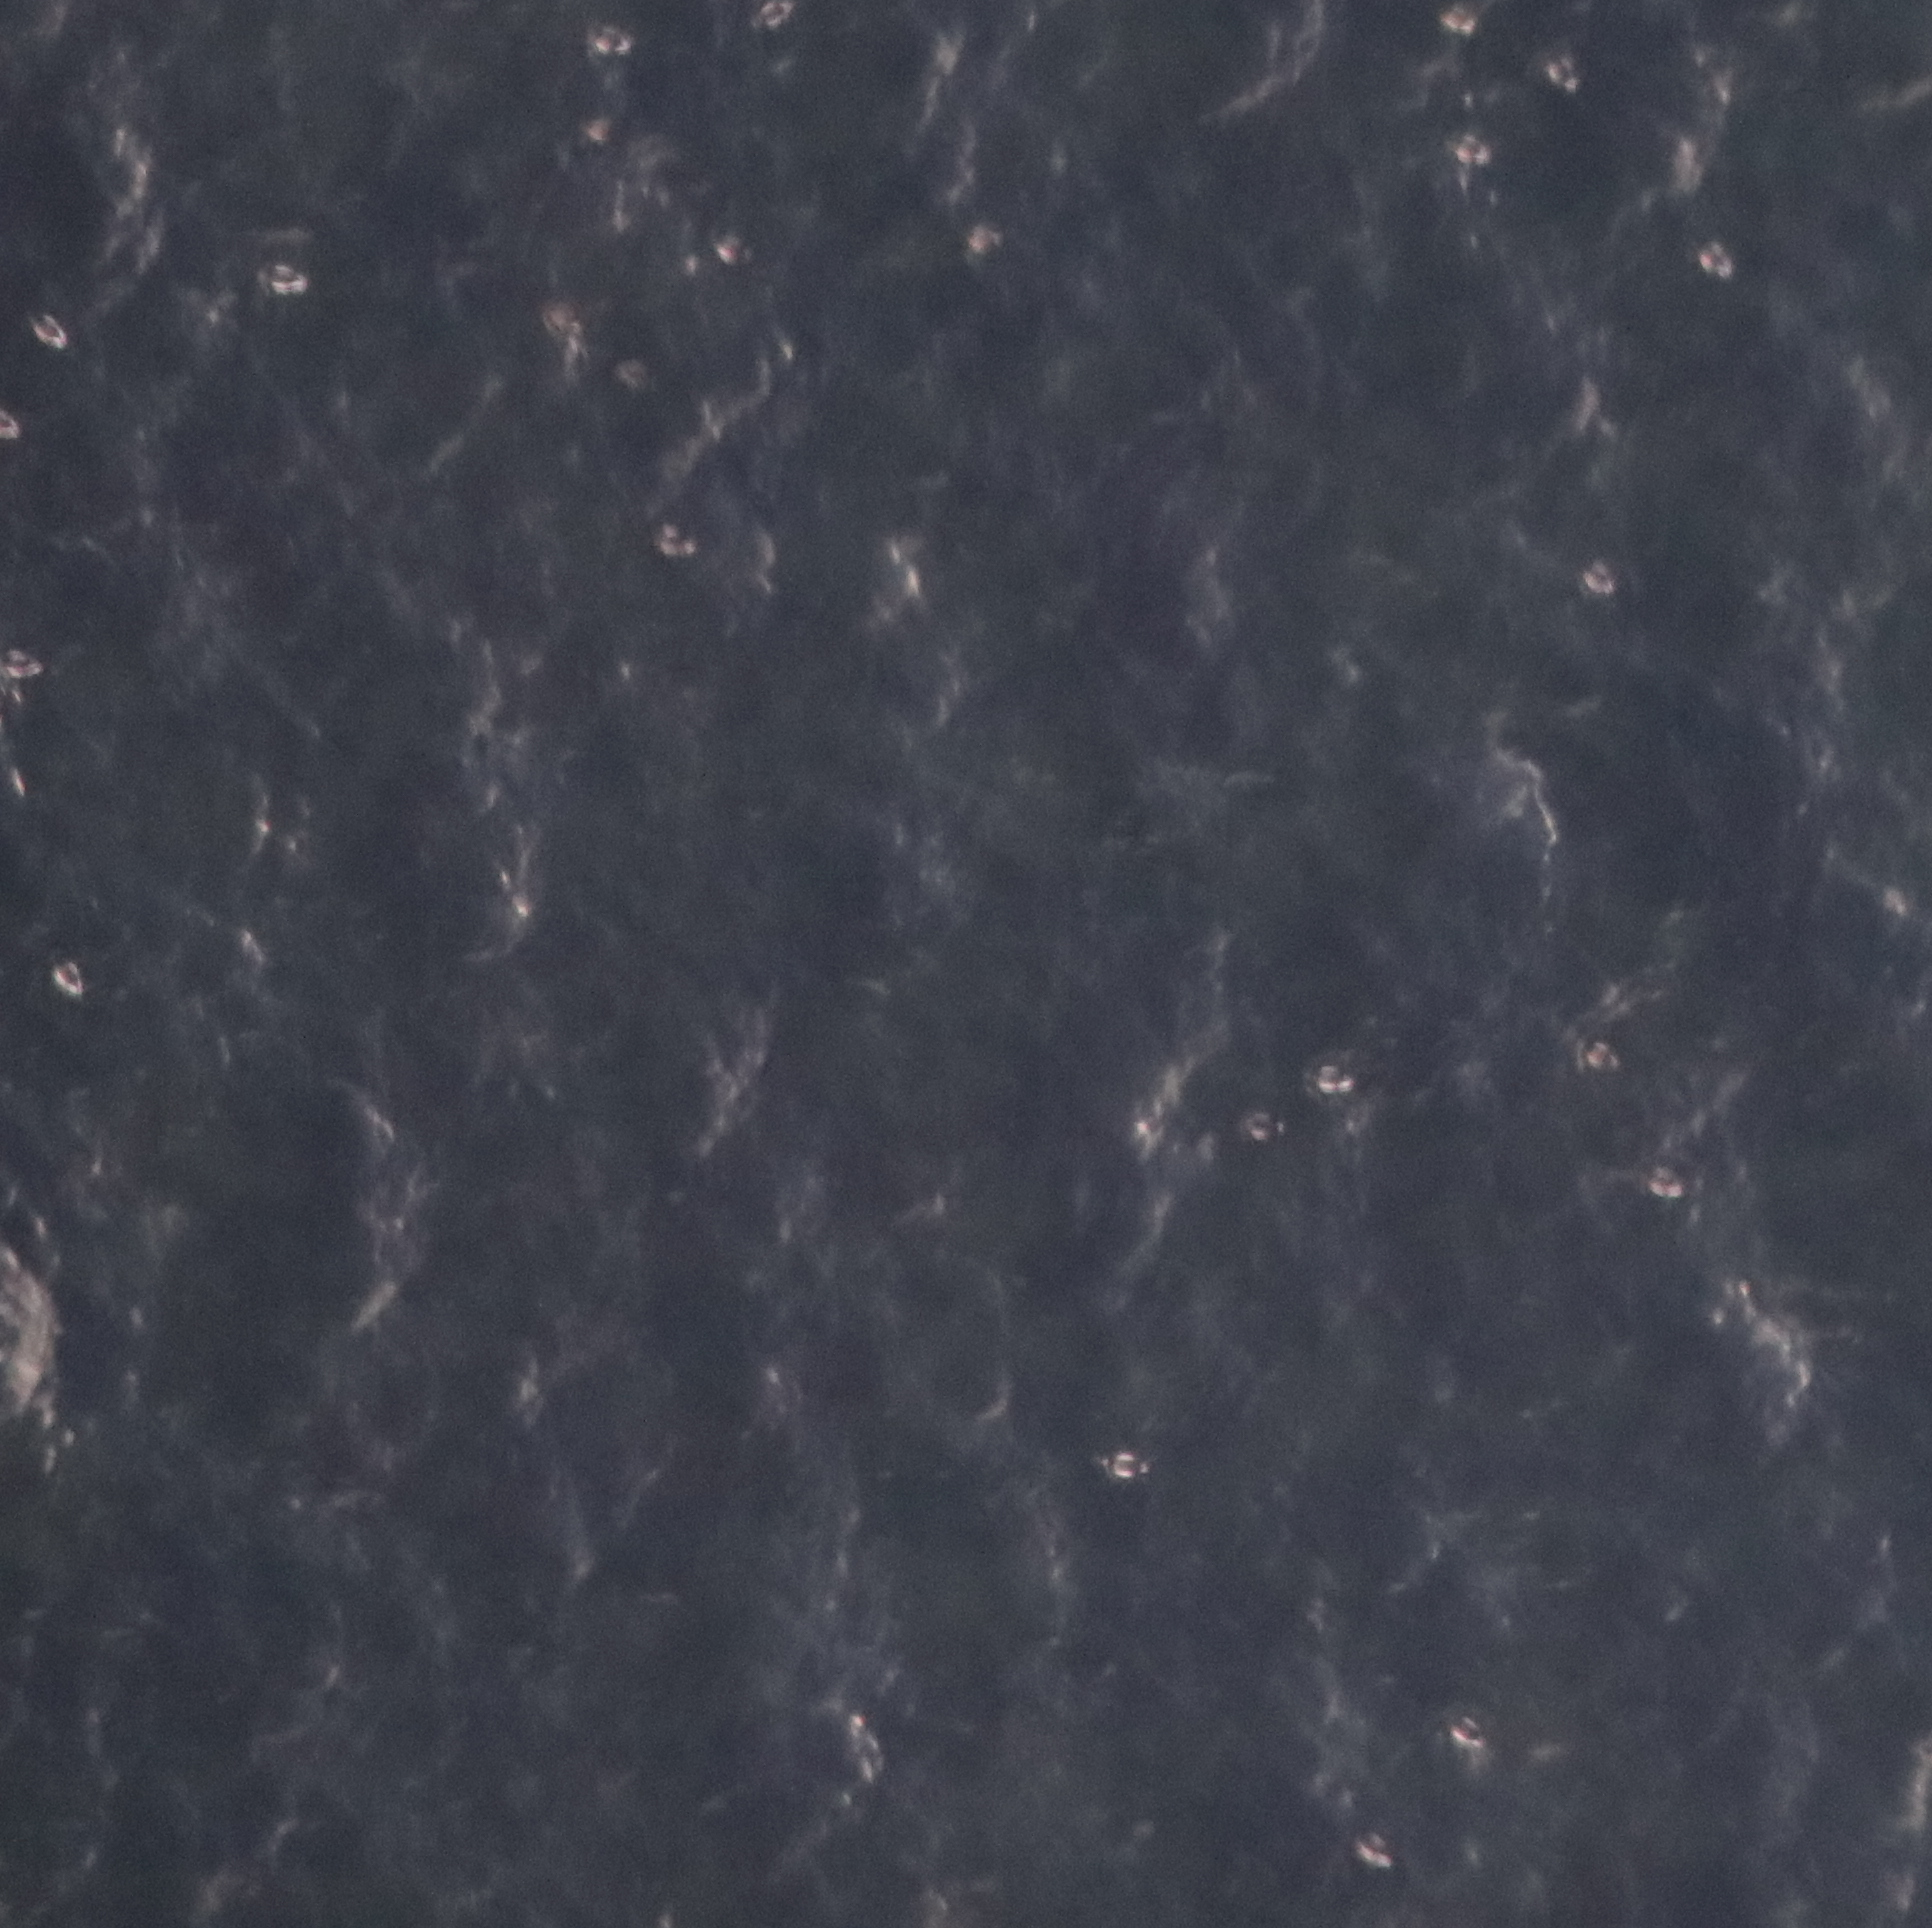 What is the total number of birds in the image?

23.